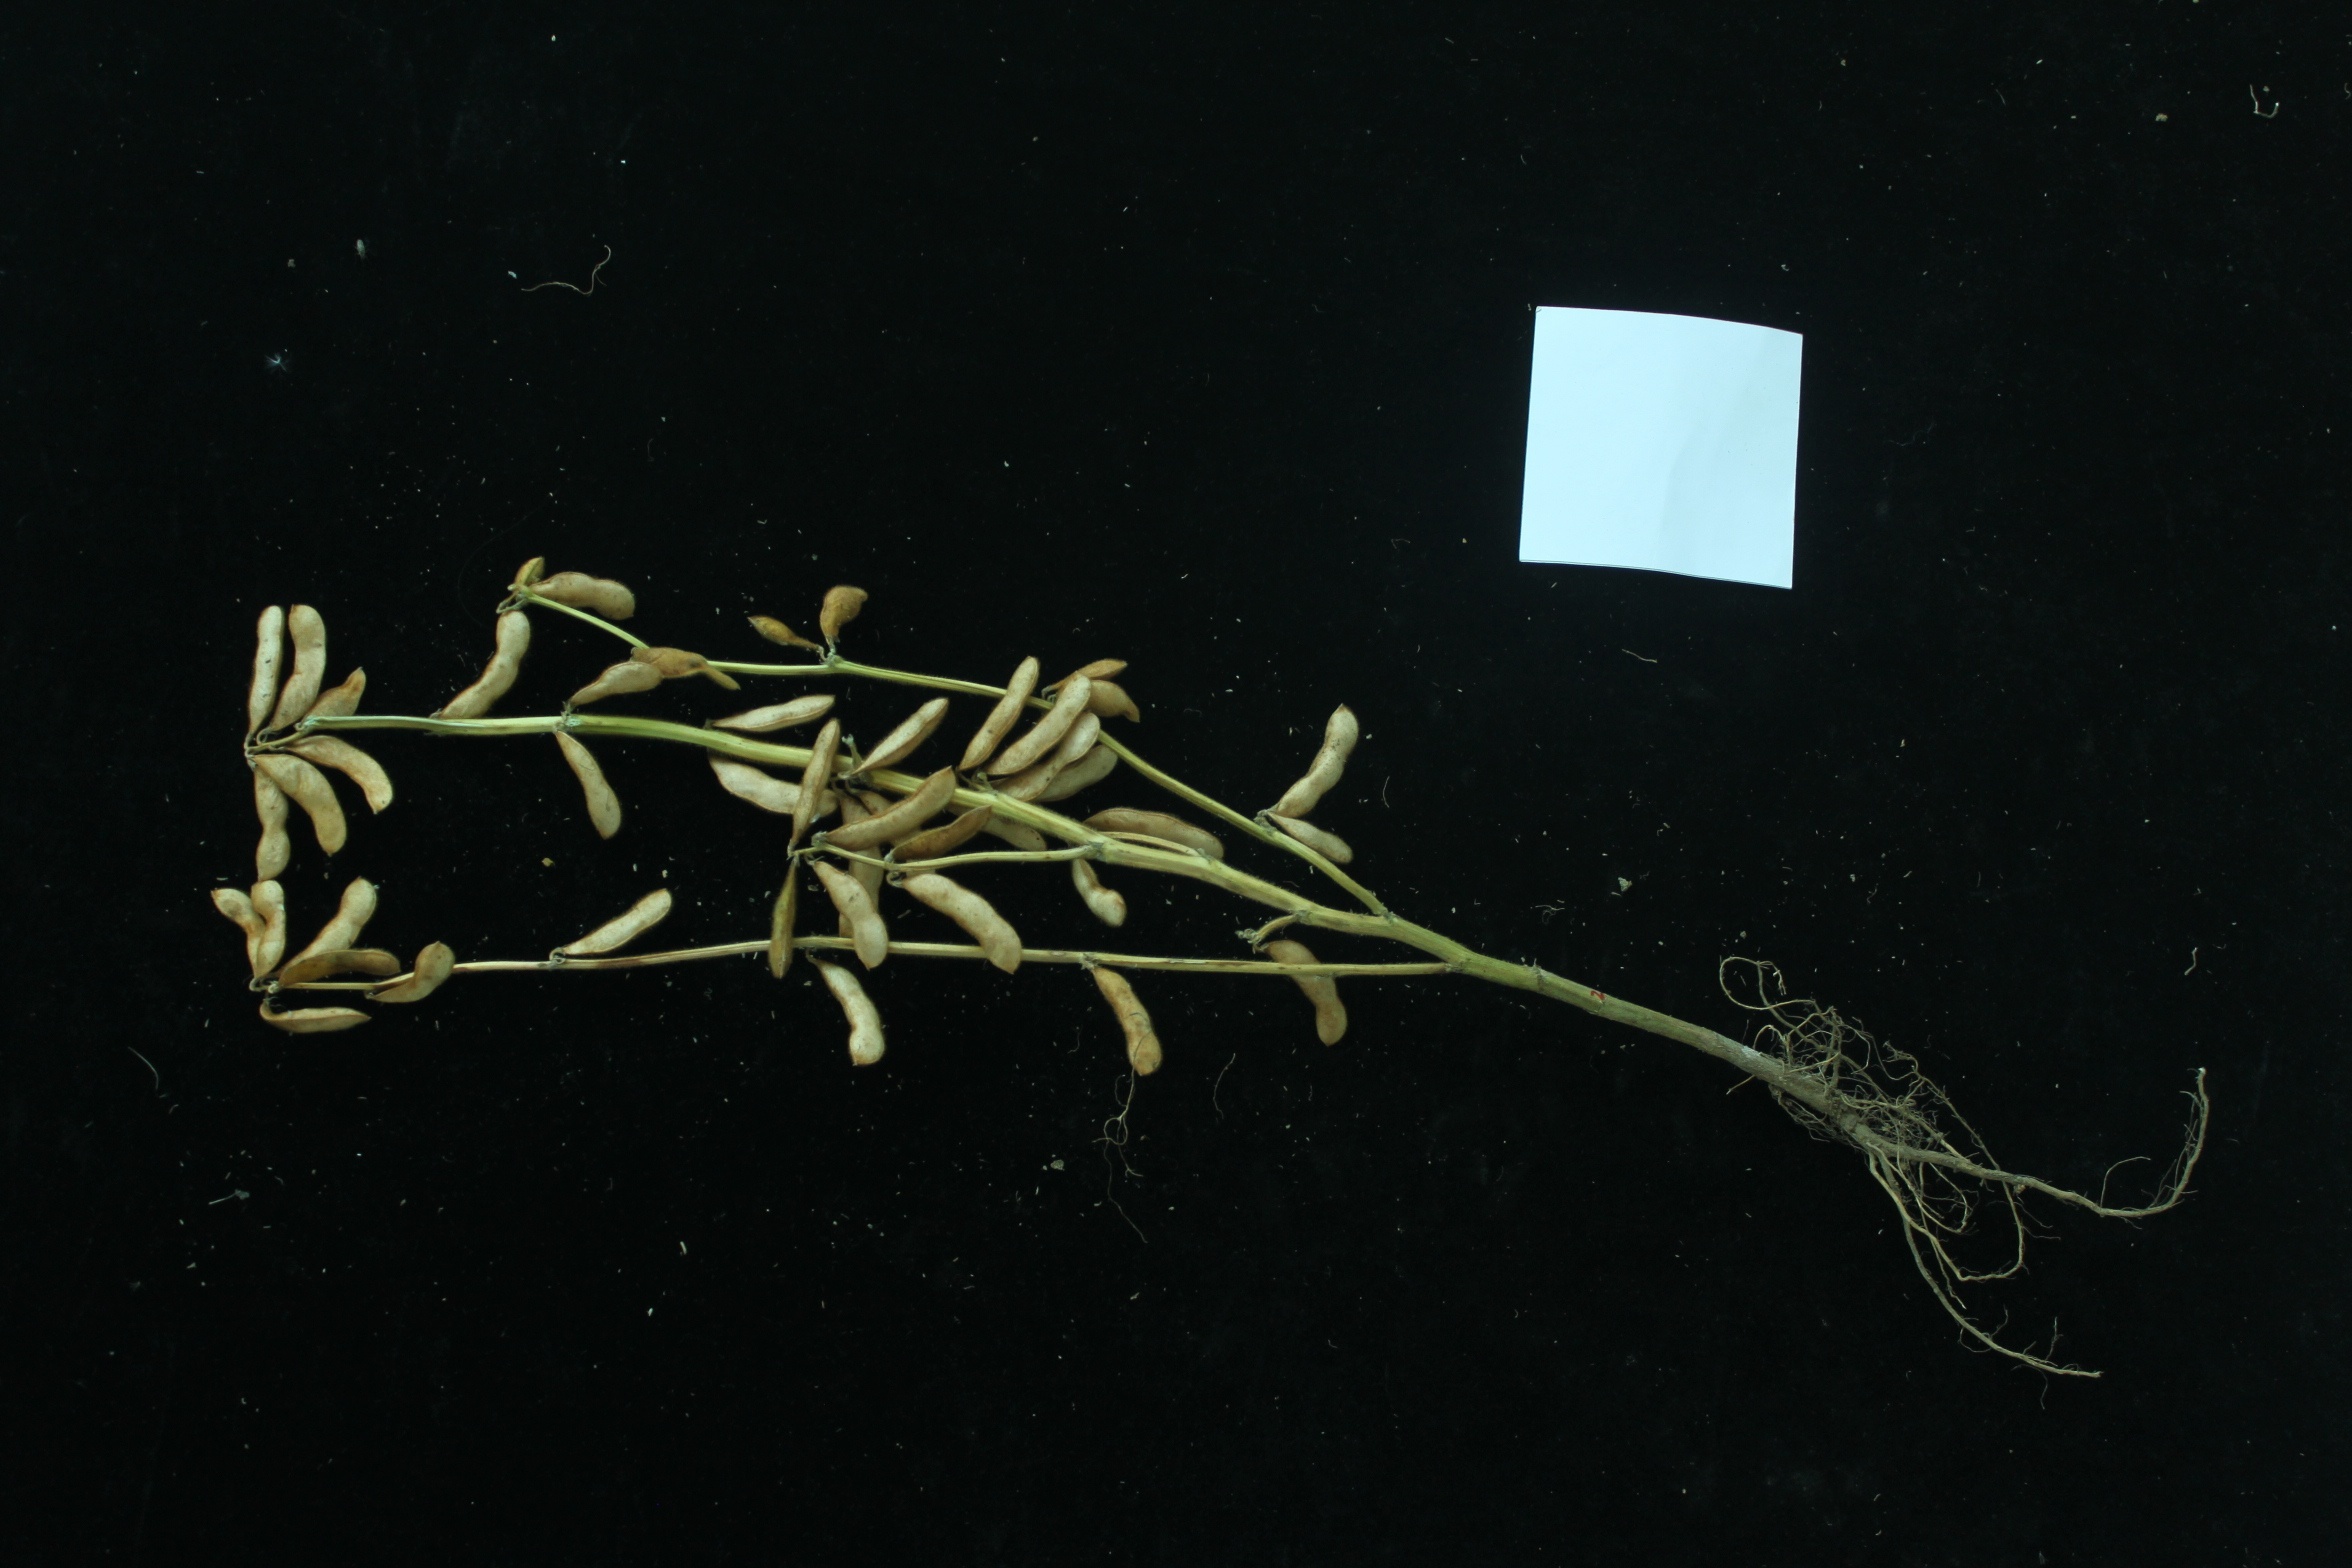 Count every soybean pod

46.